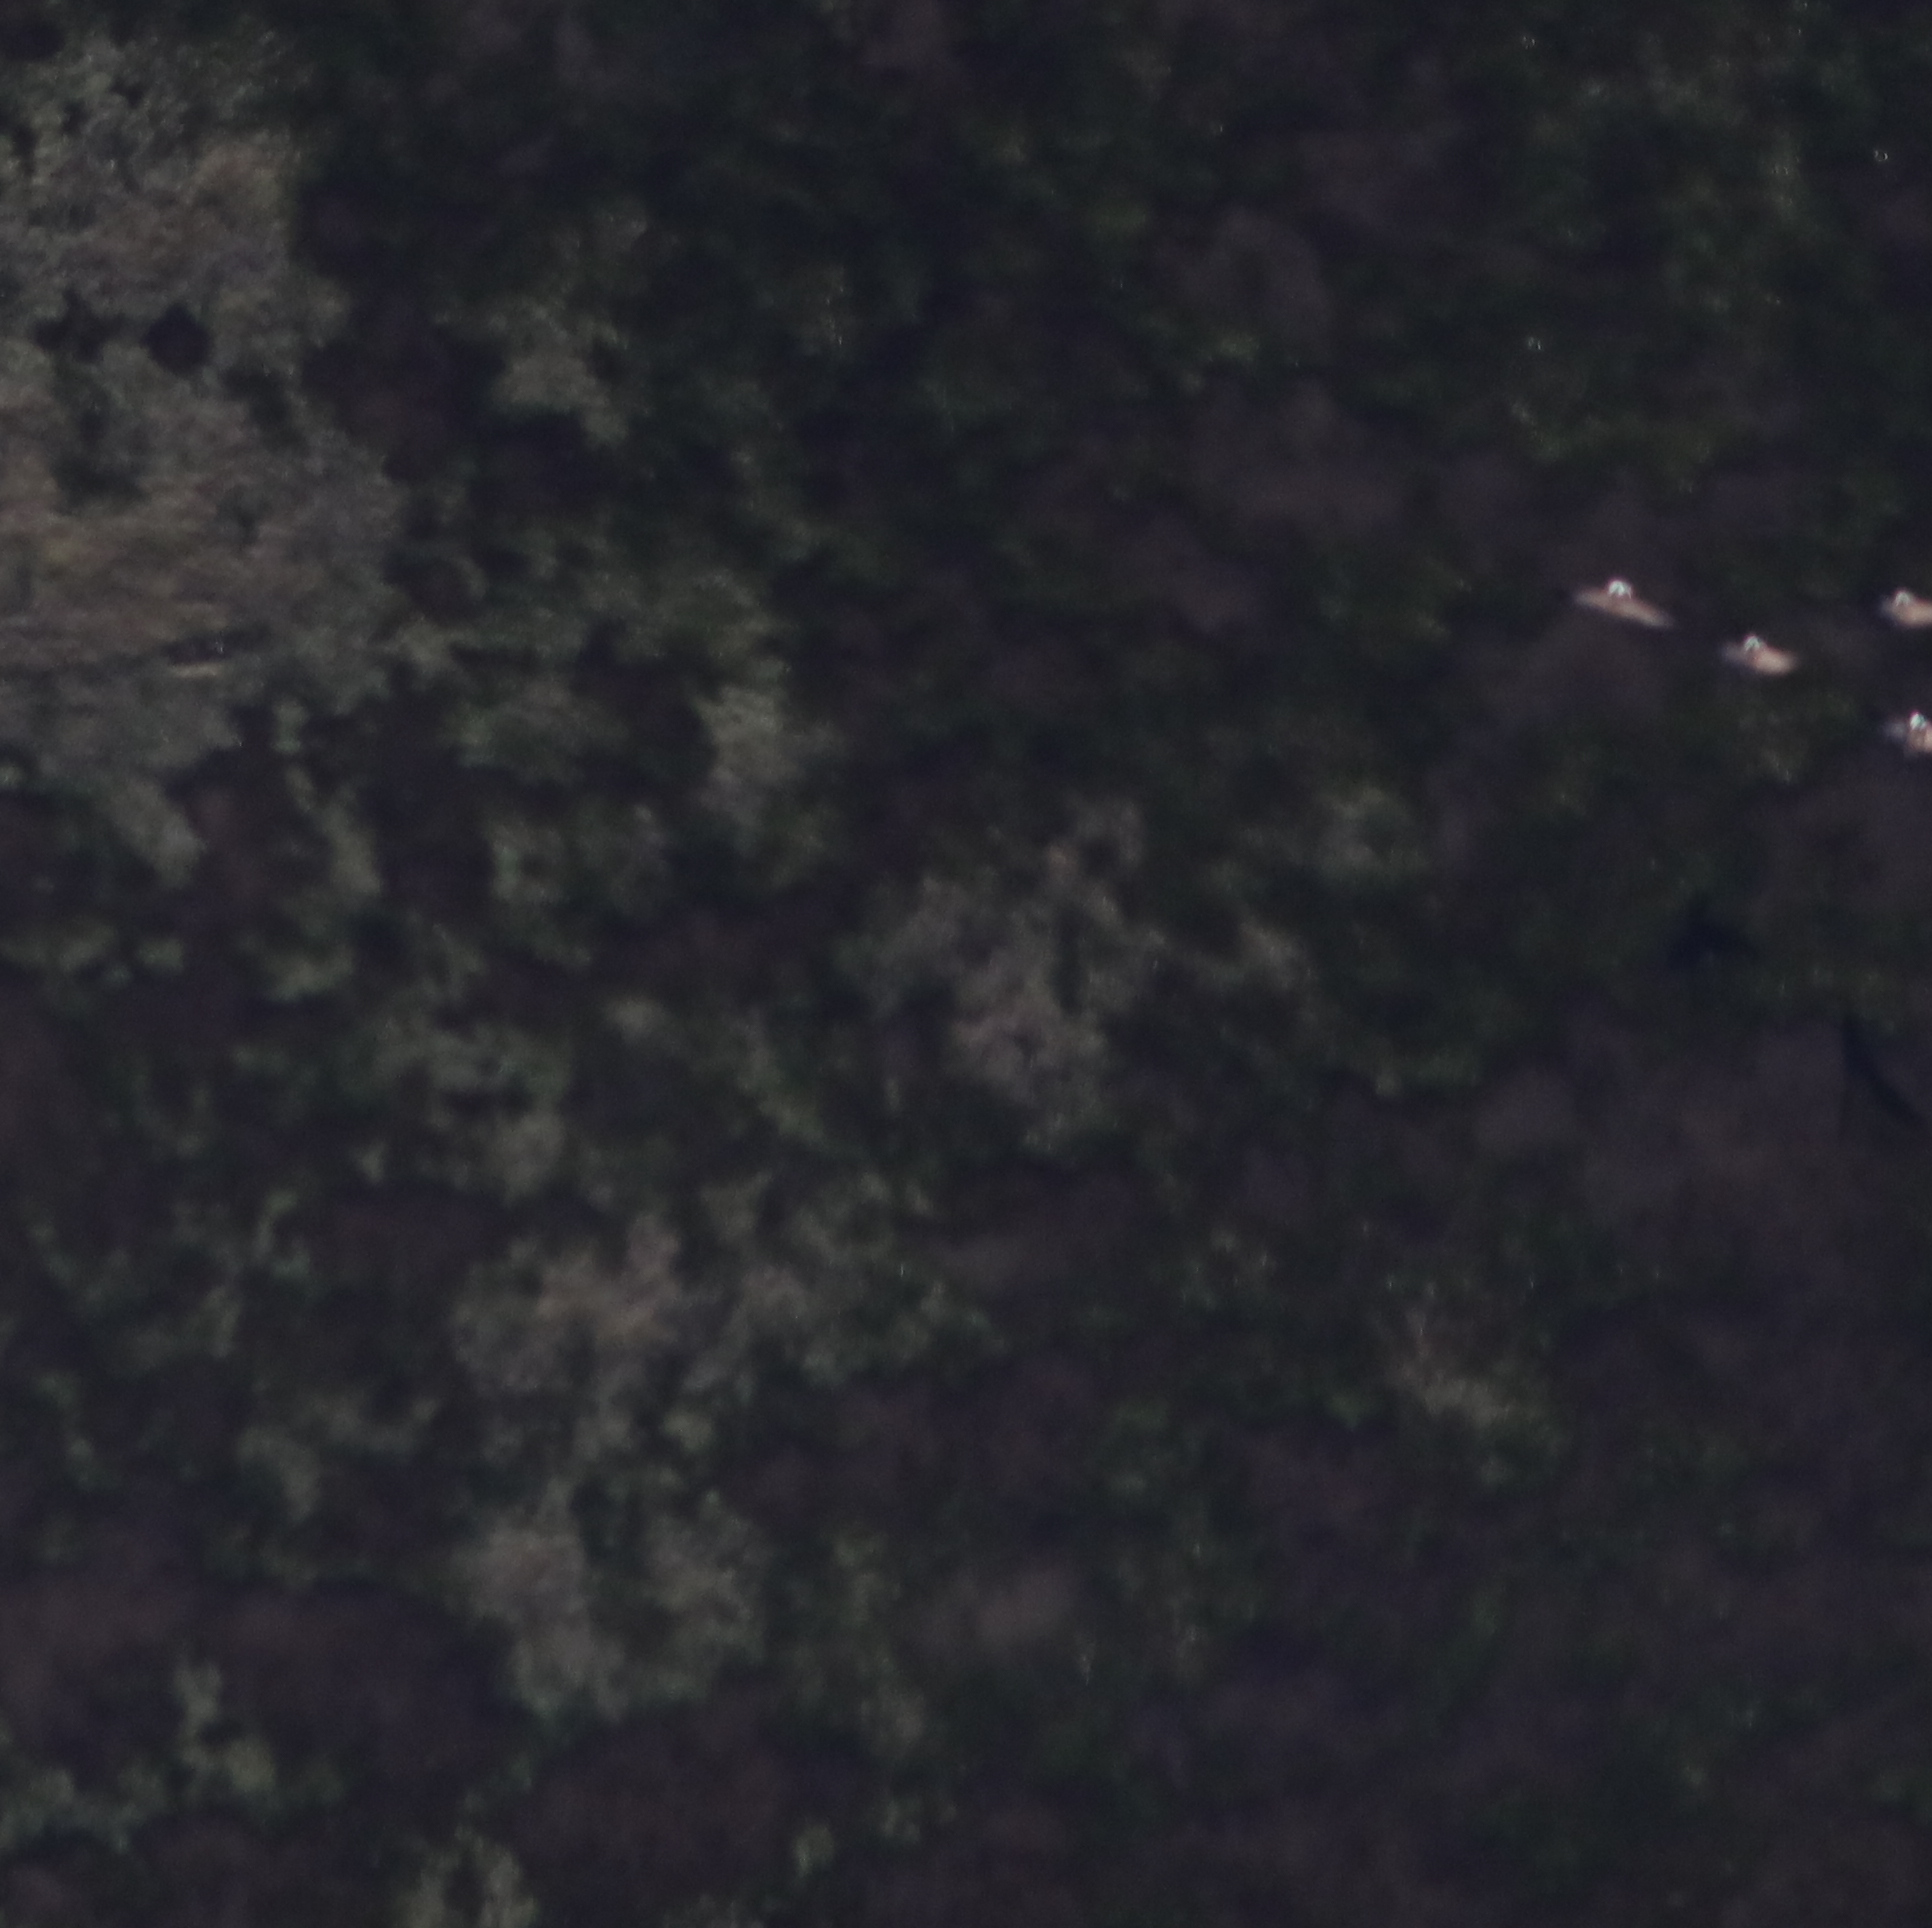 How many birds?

4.